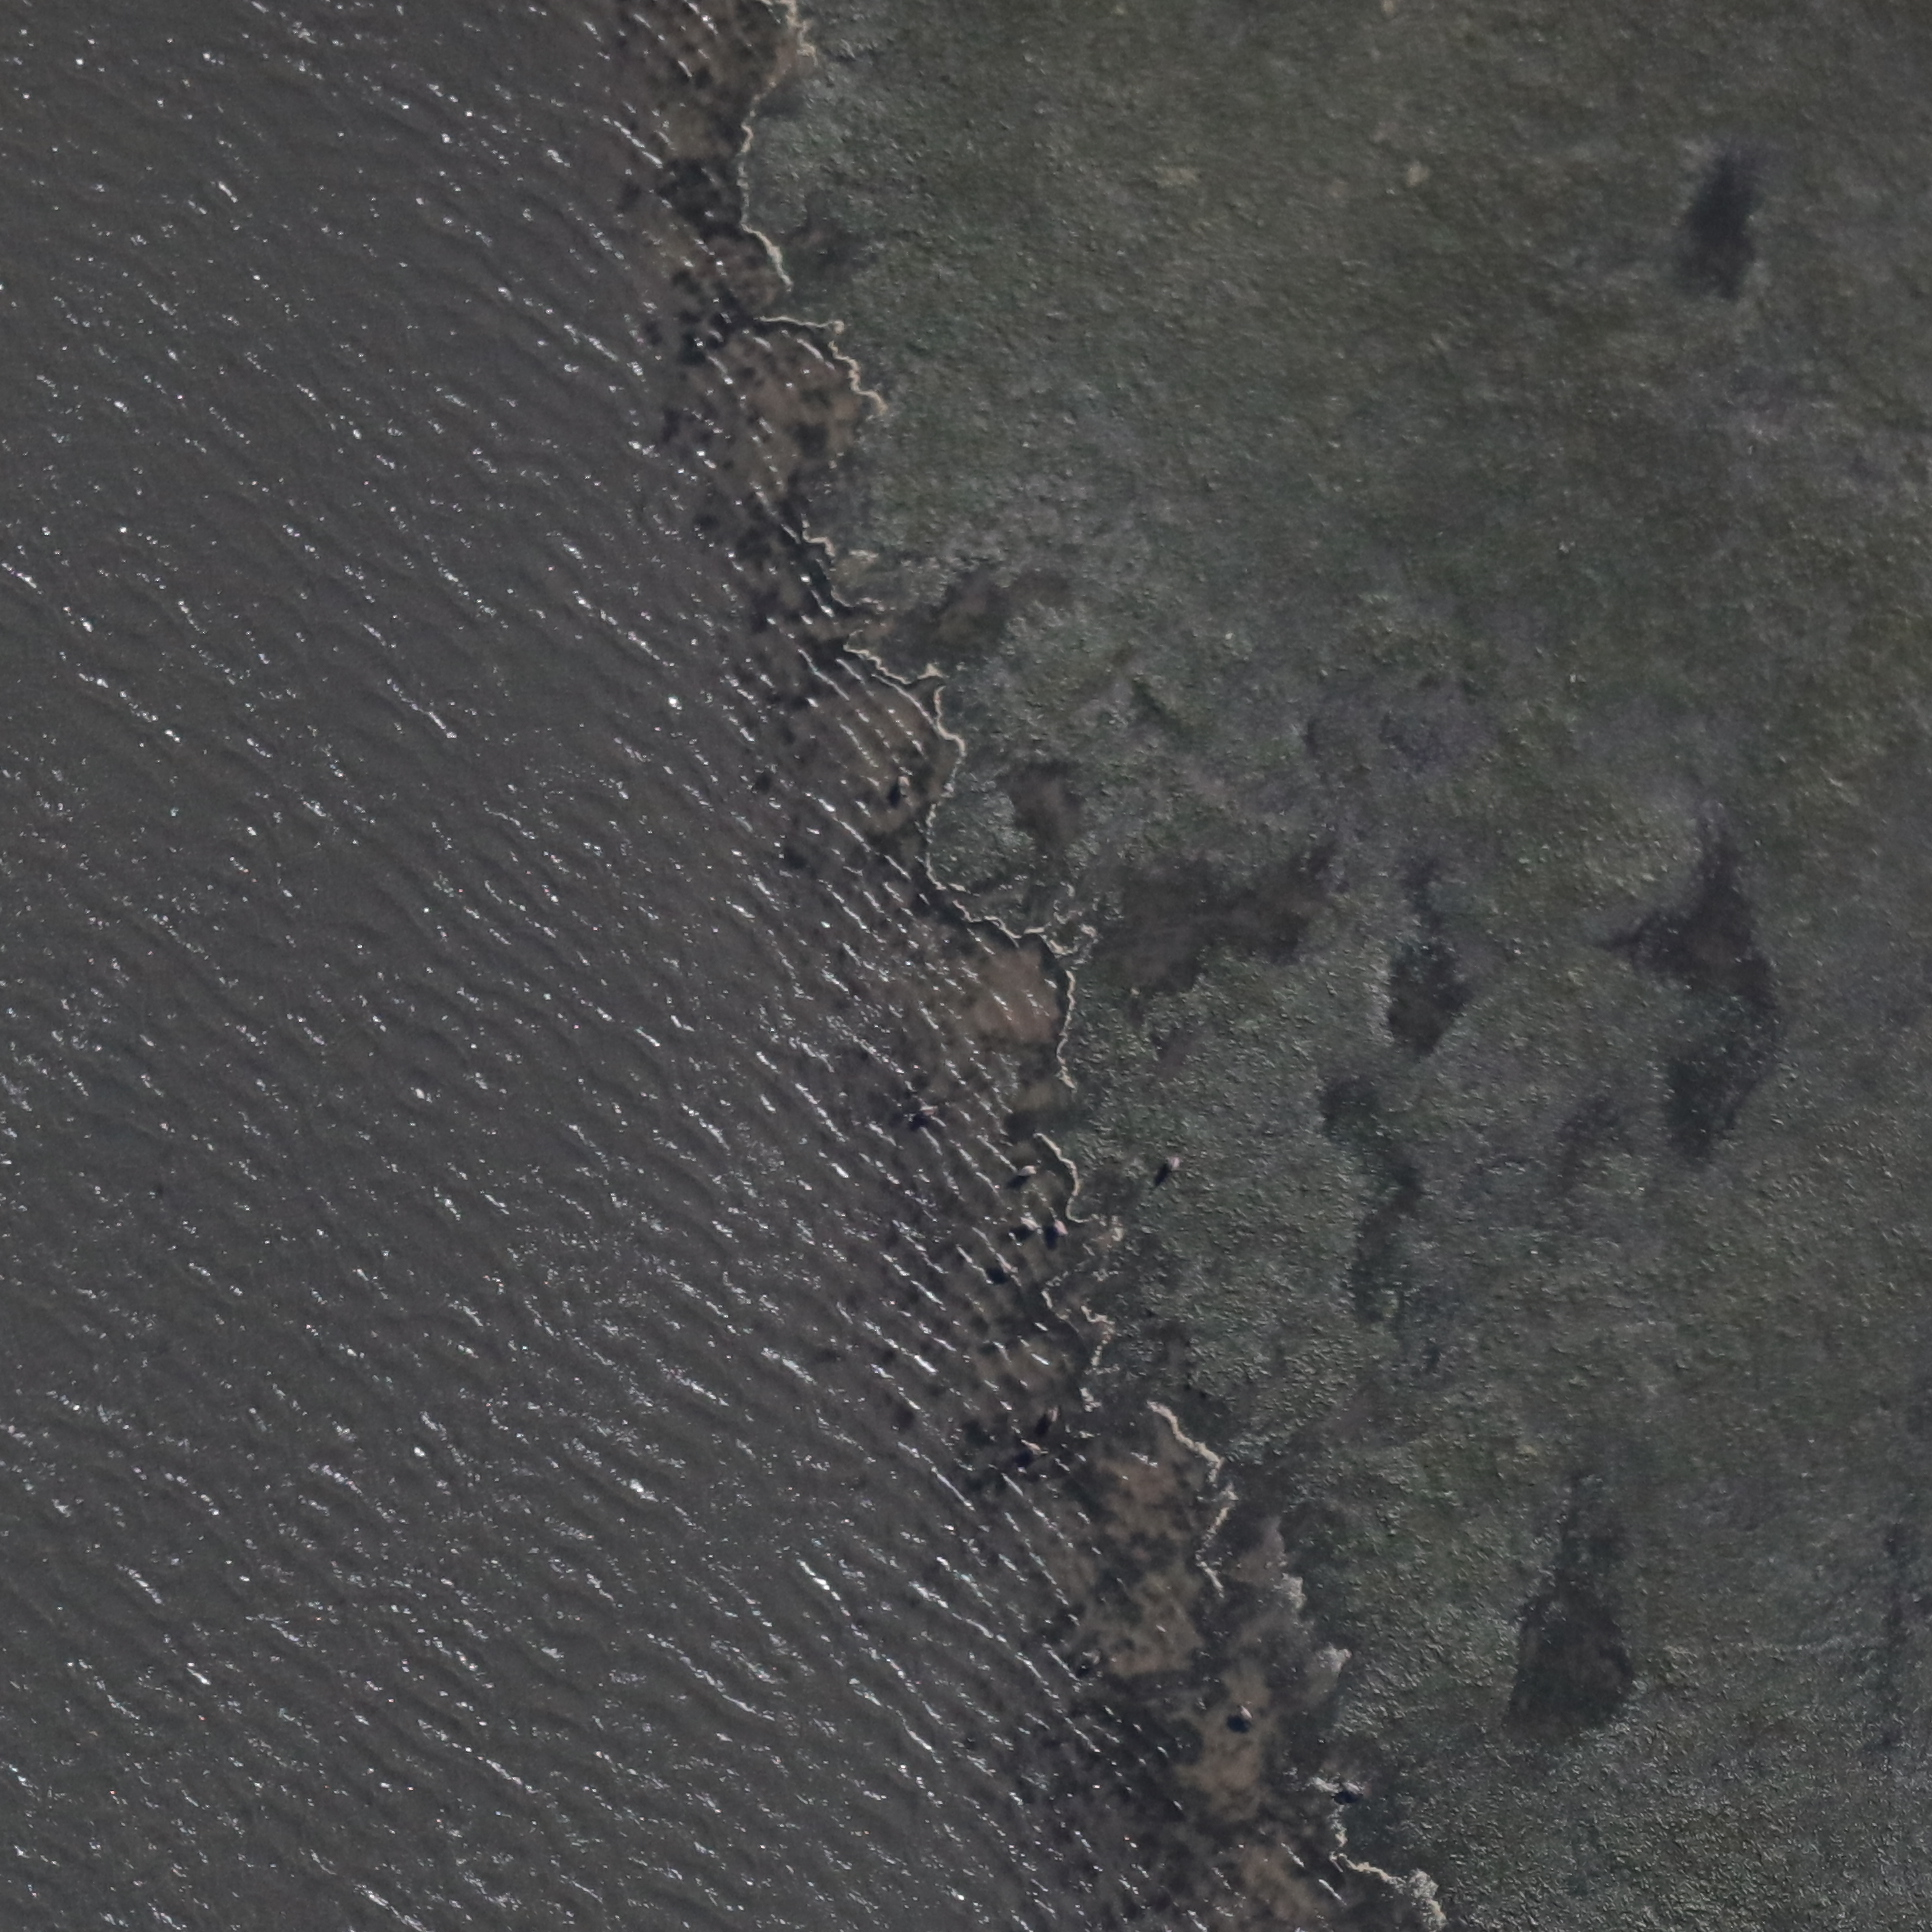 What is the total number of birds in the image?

12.